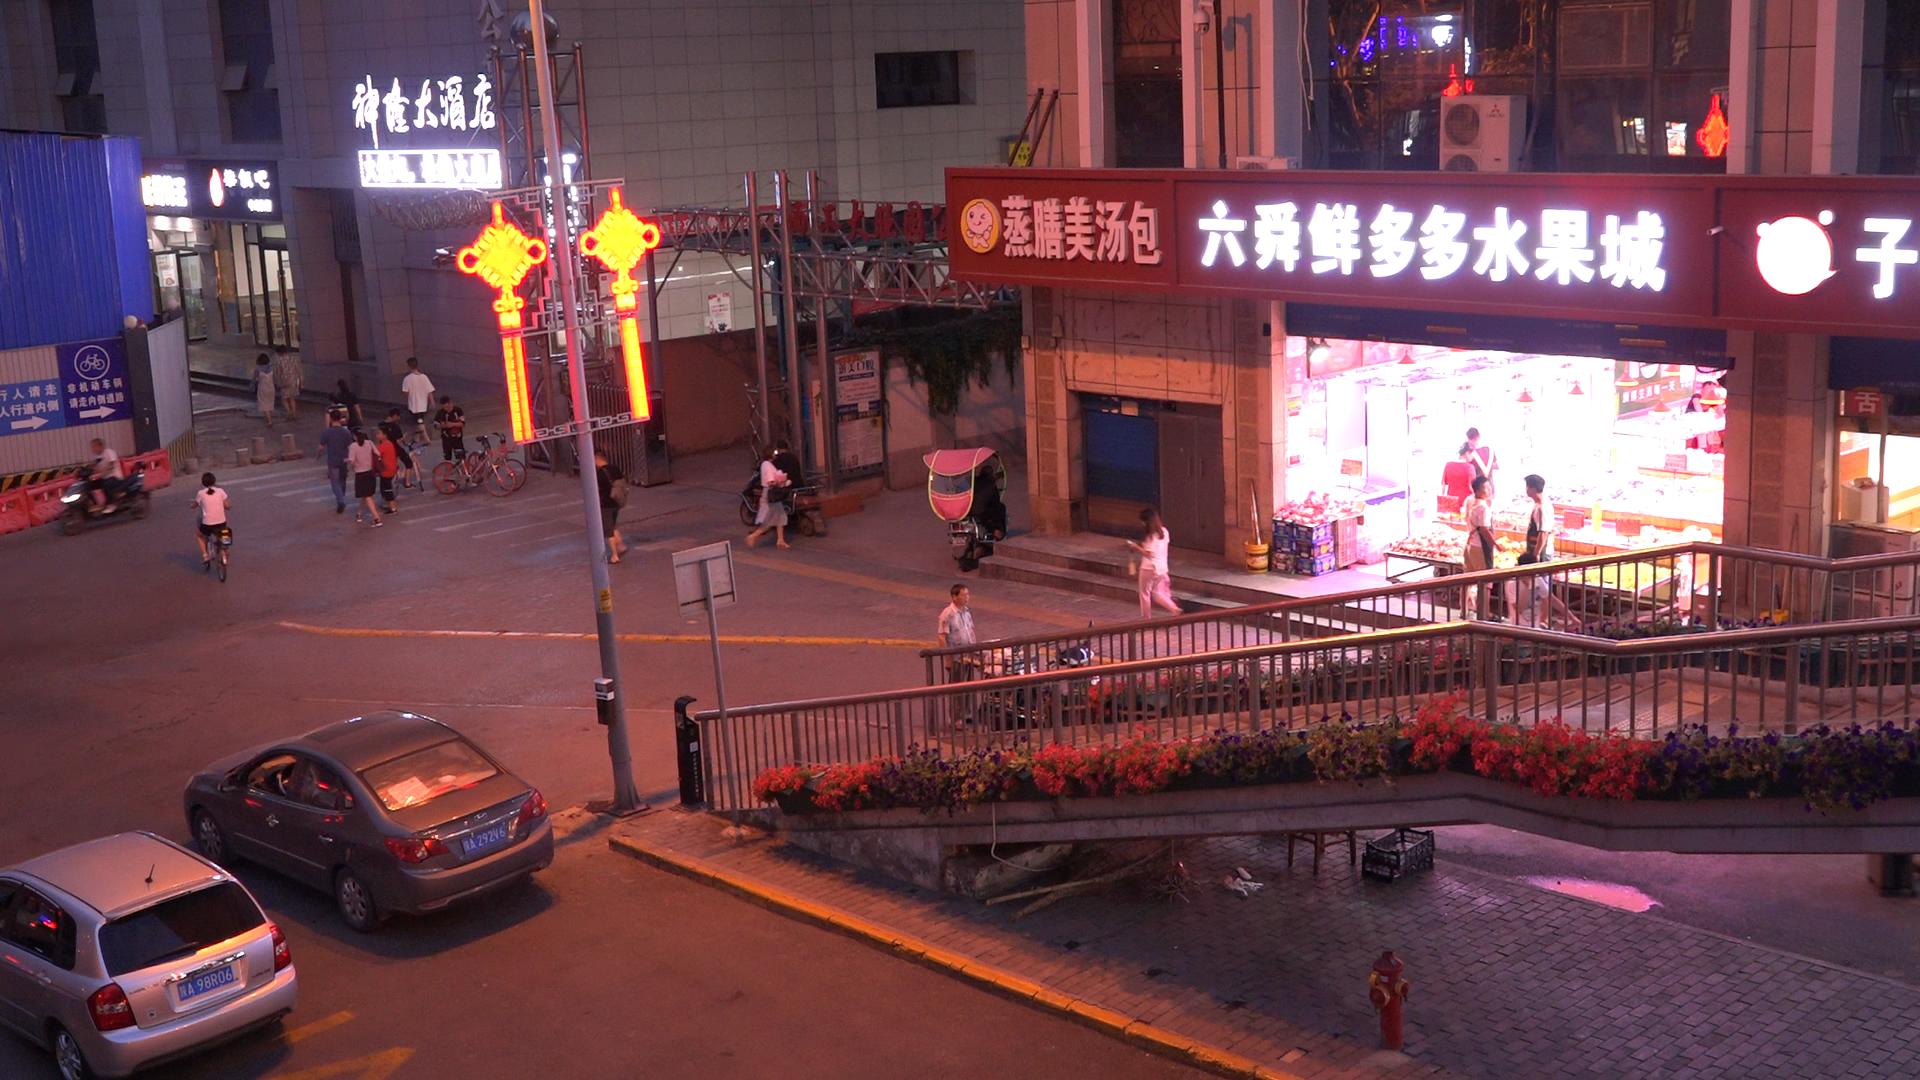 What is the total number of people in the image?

22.